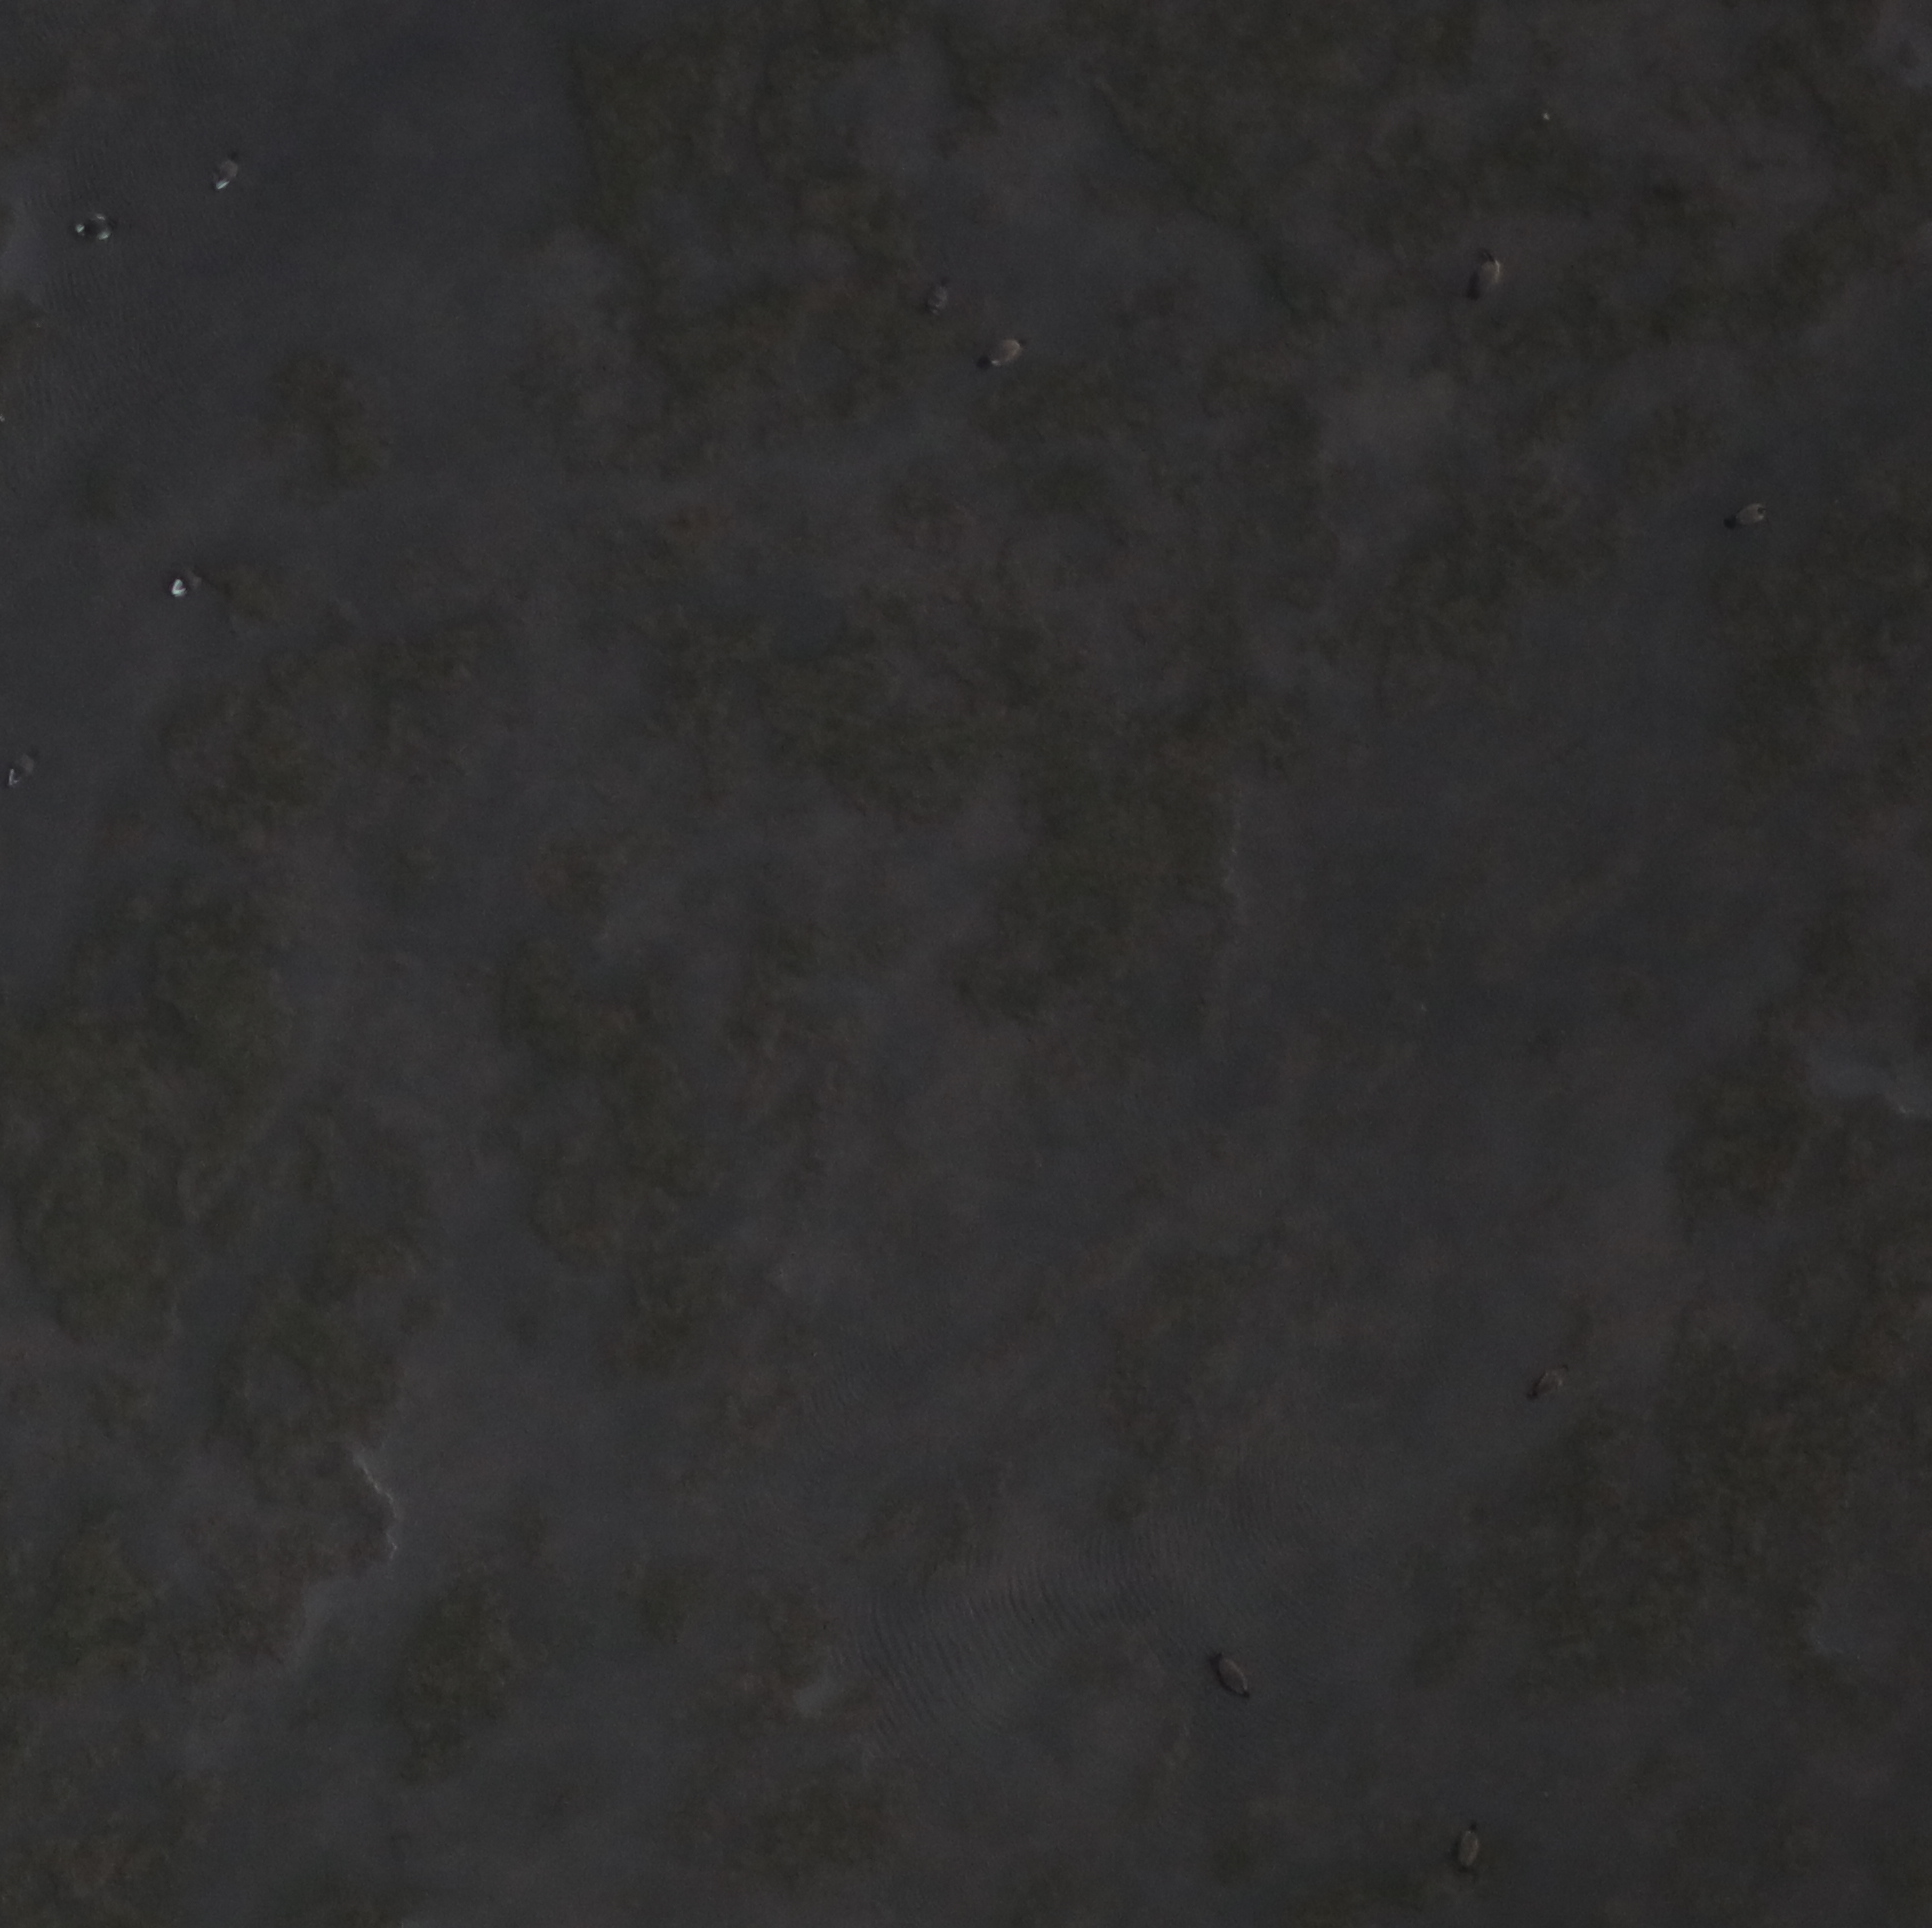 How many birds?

11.